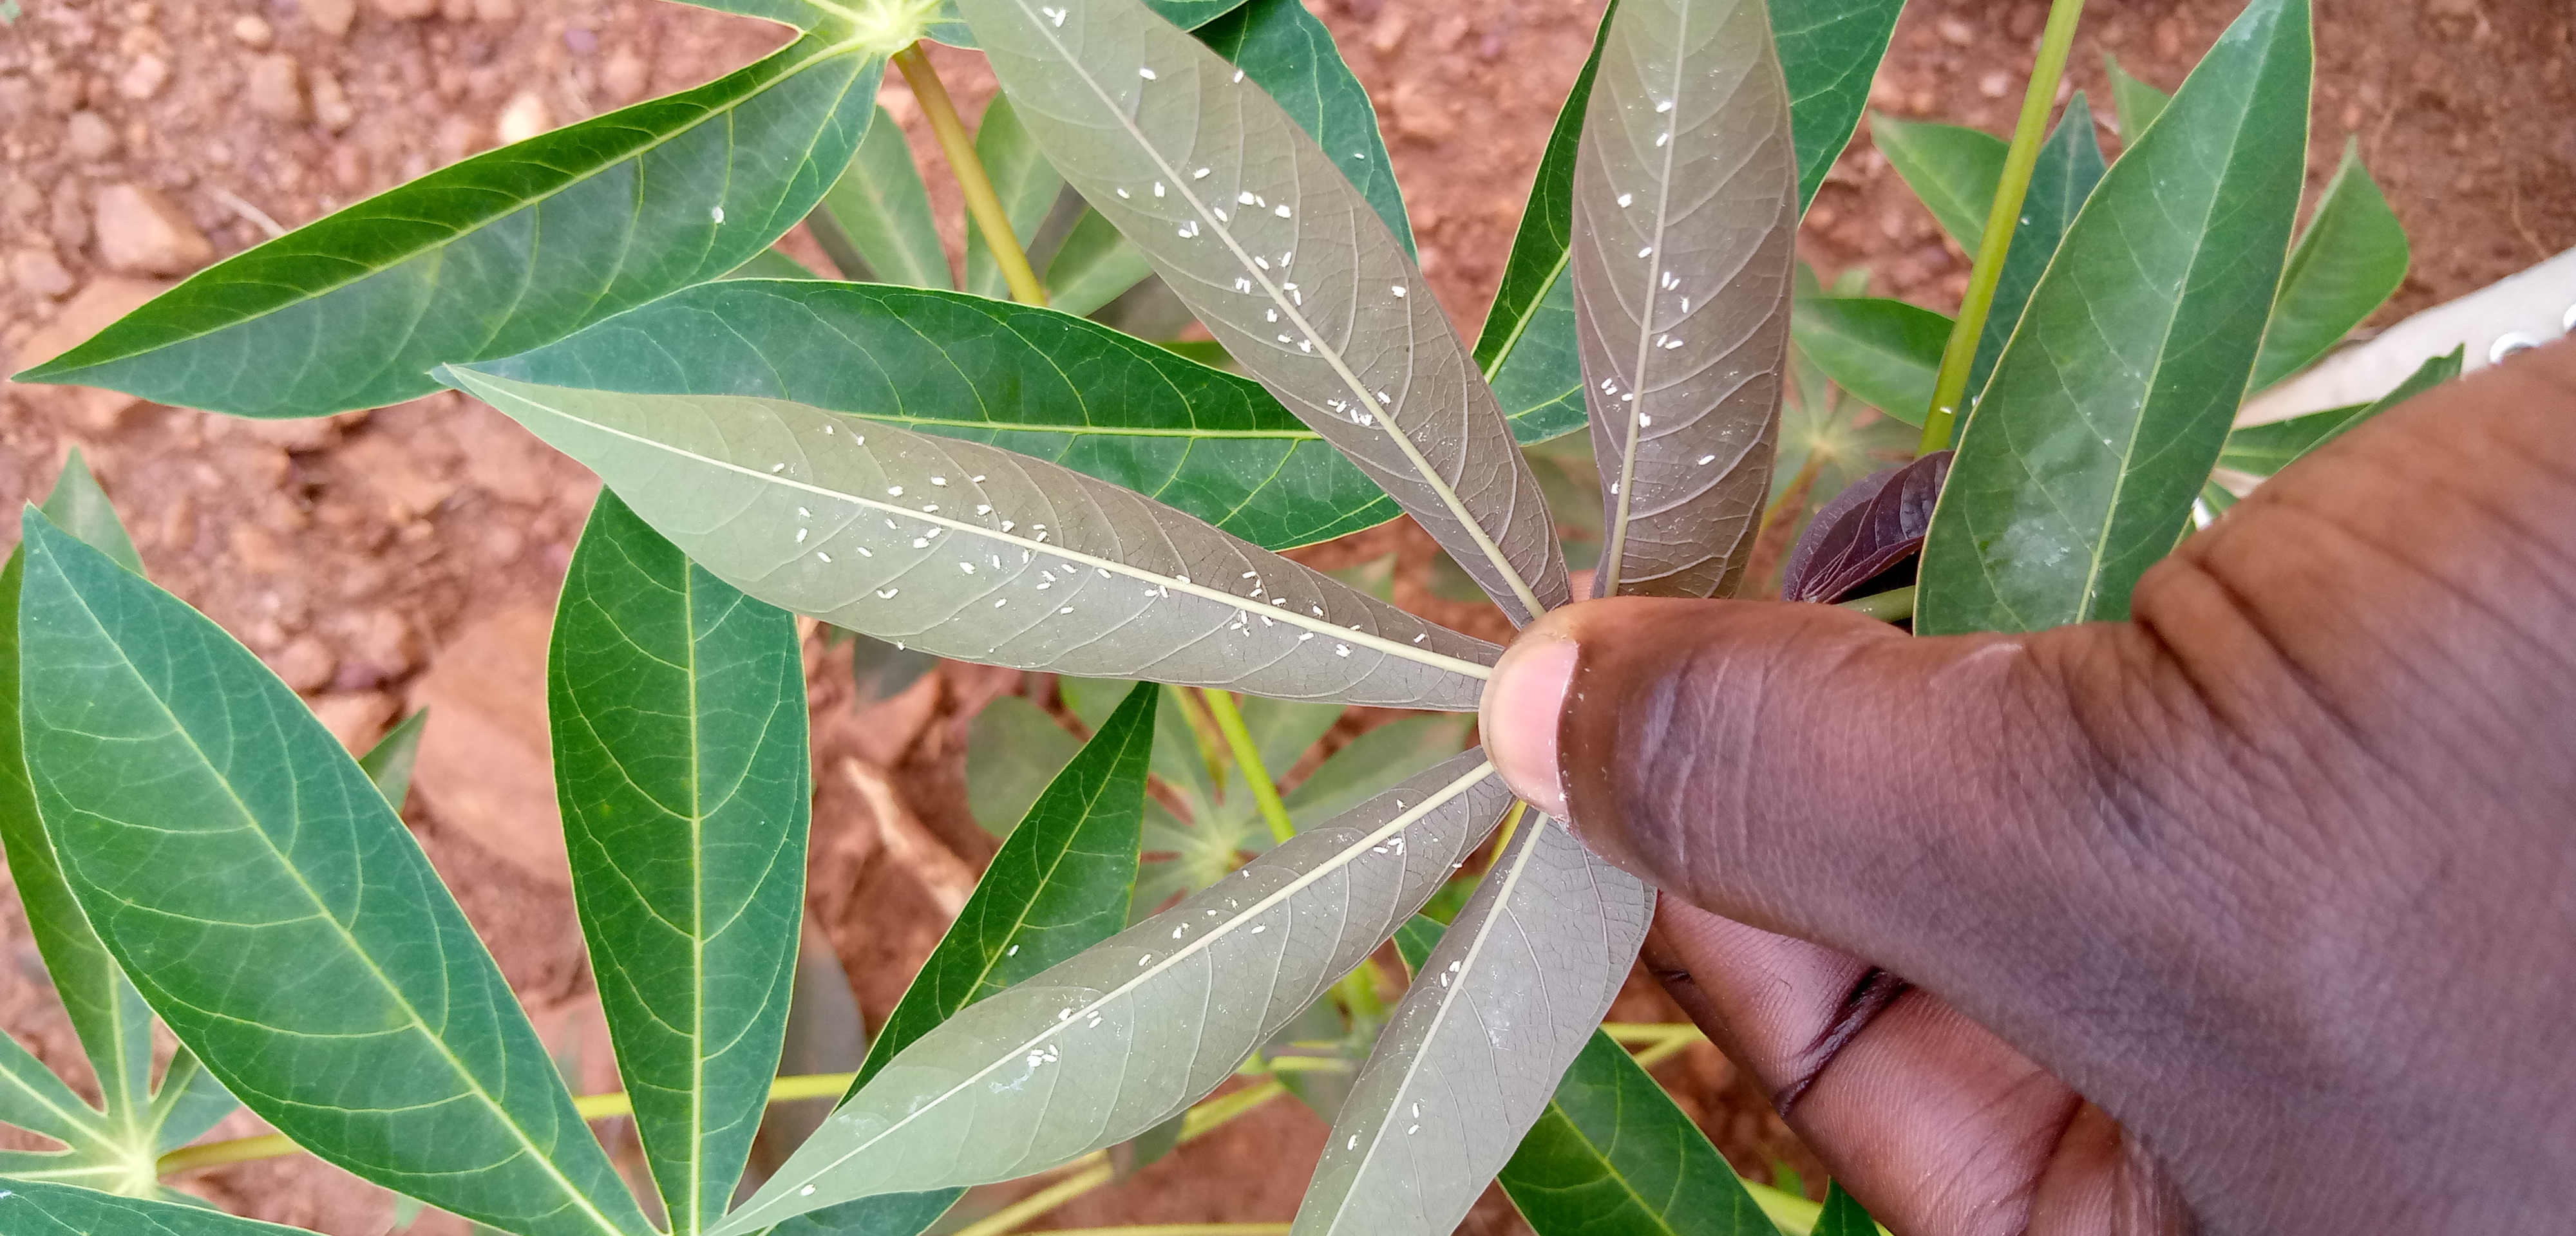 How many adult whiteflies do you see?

121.